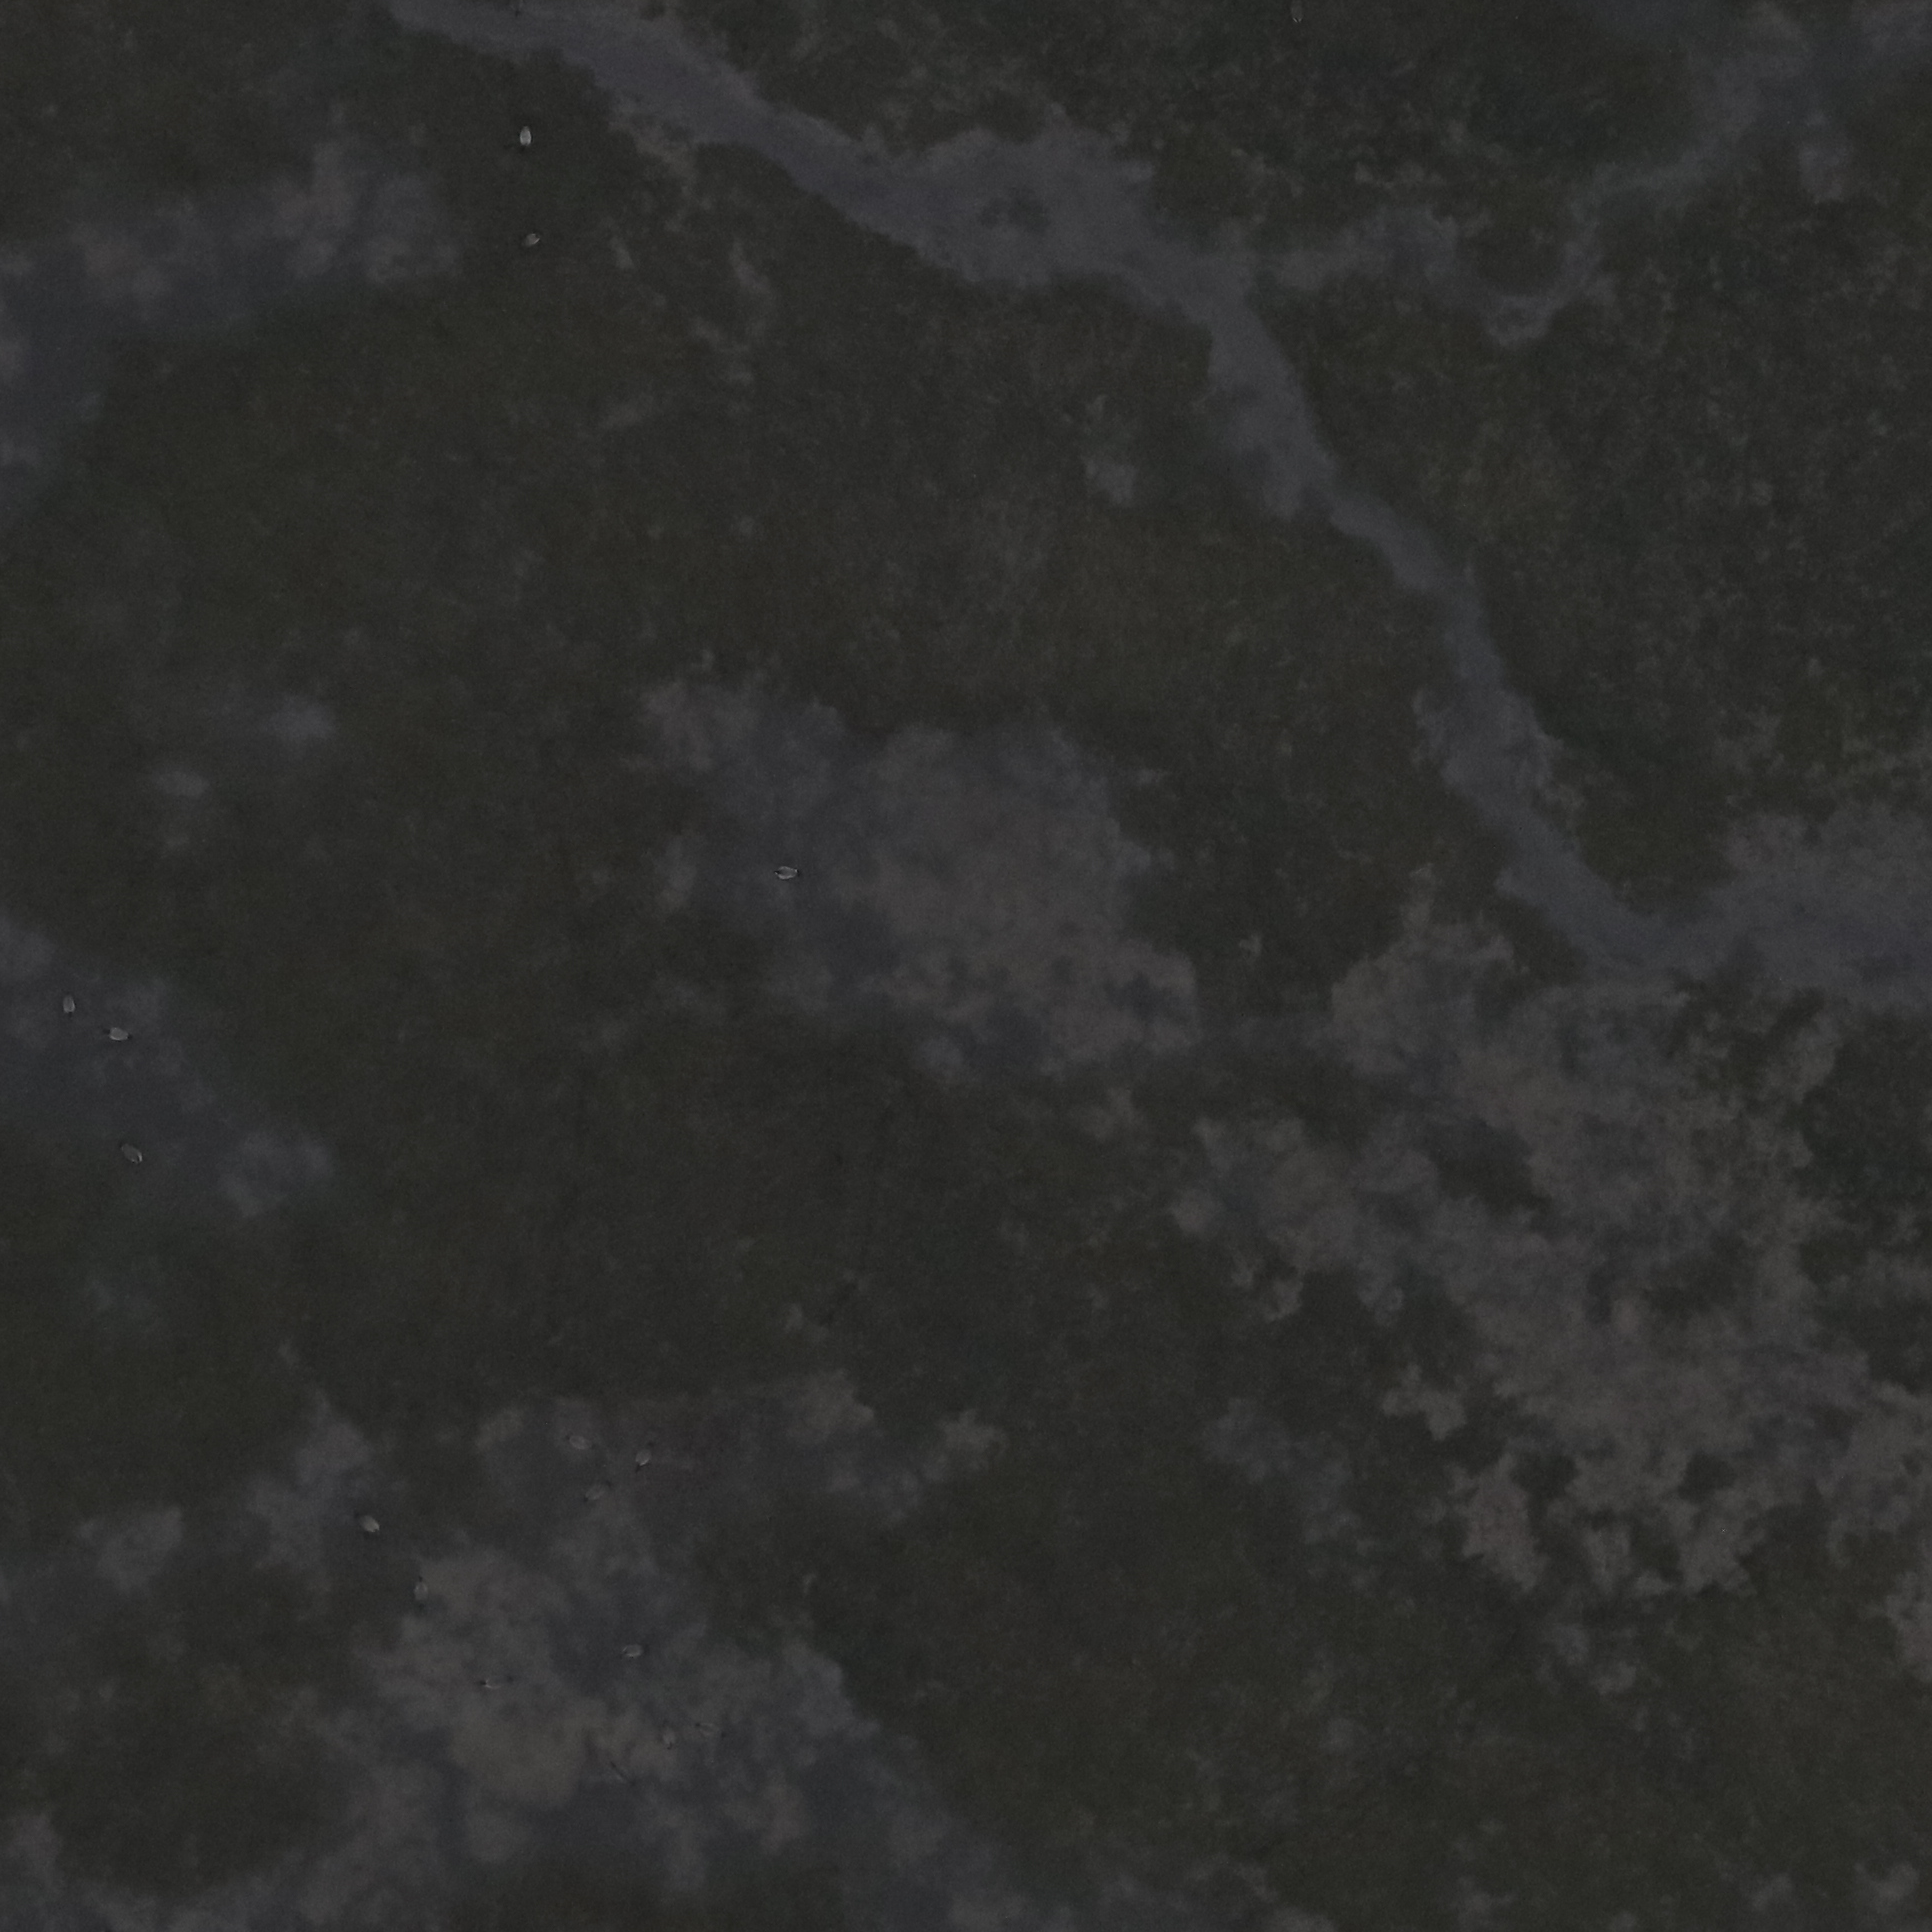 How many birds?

19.